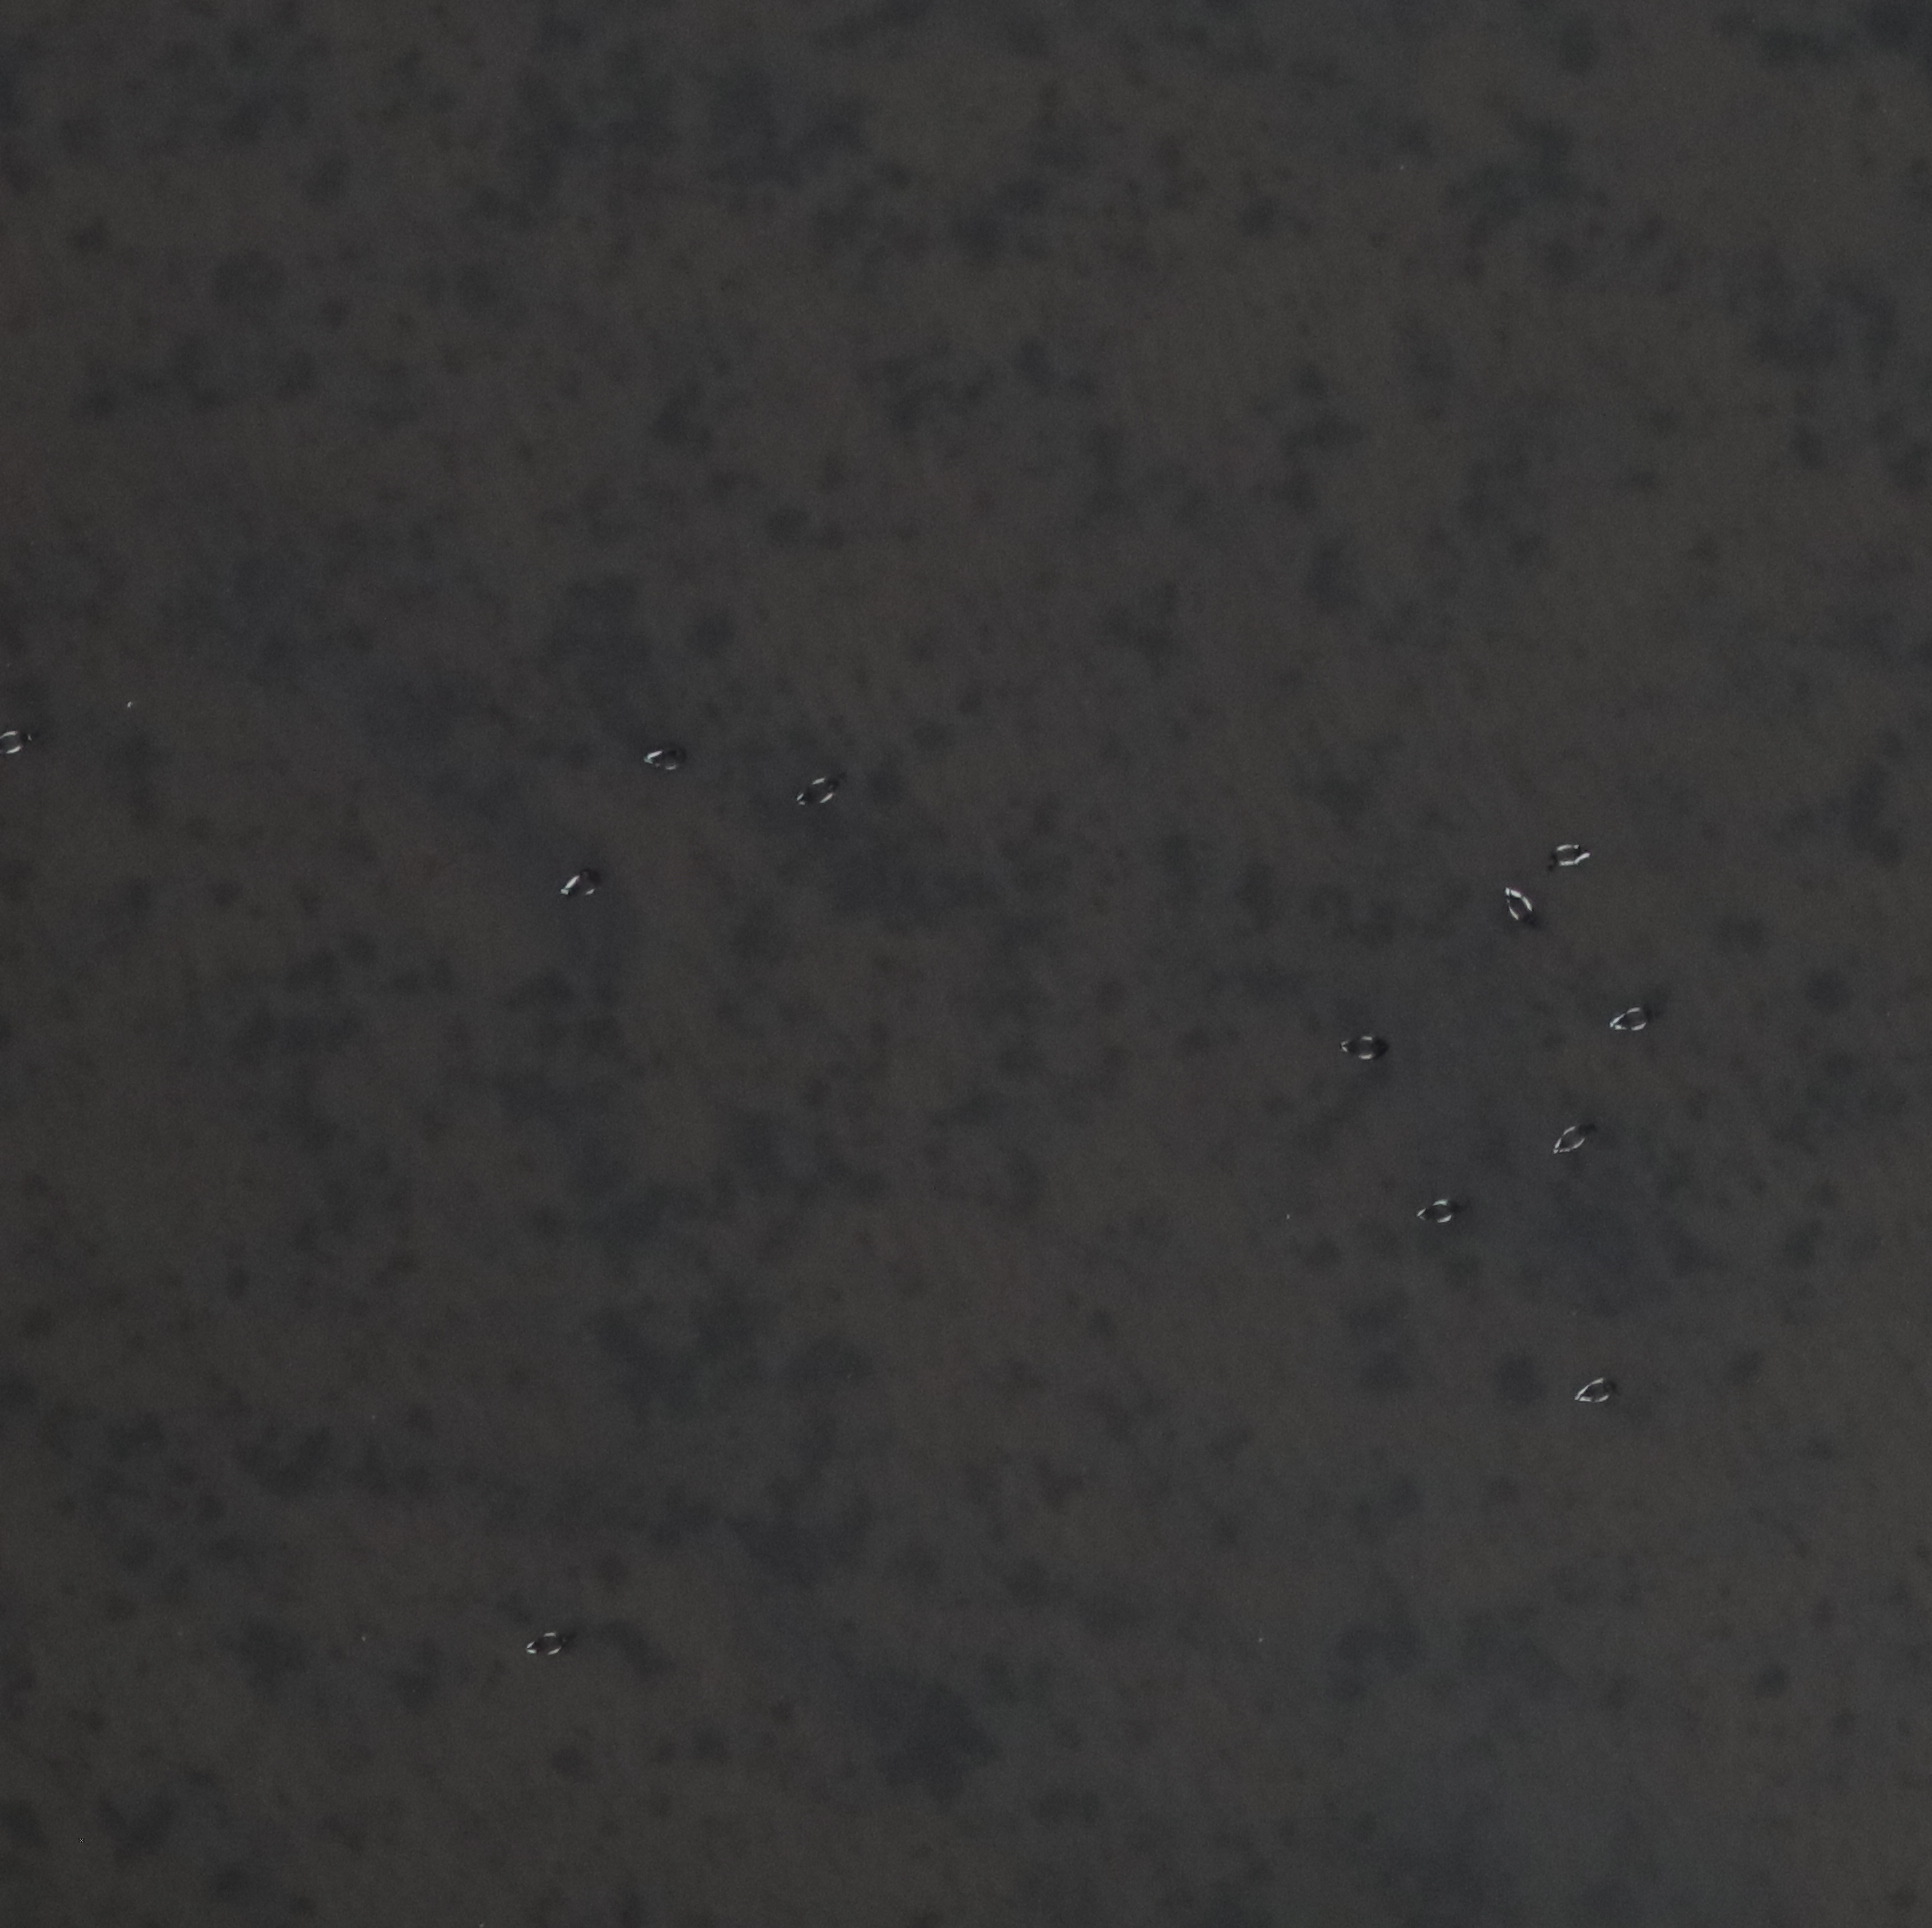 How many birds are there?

12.